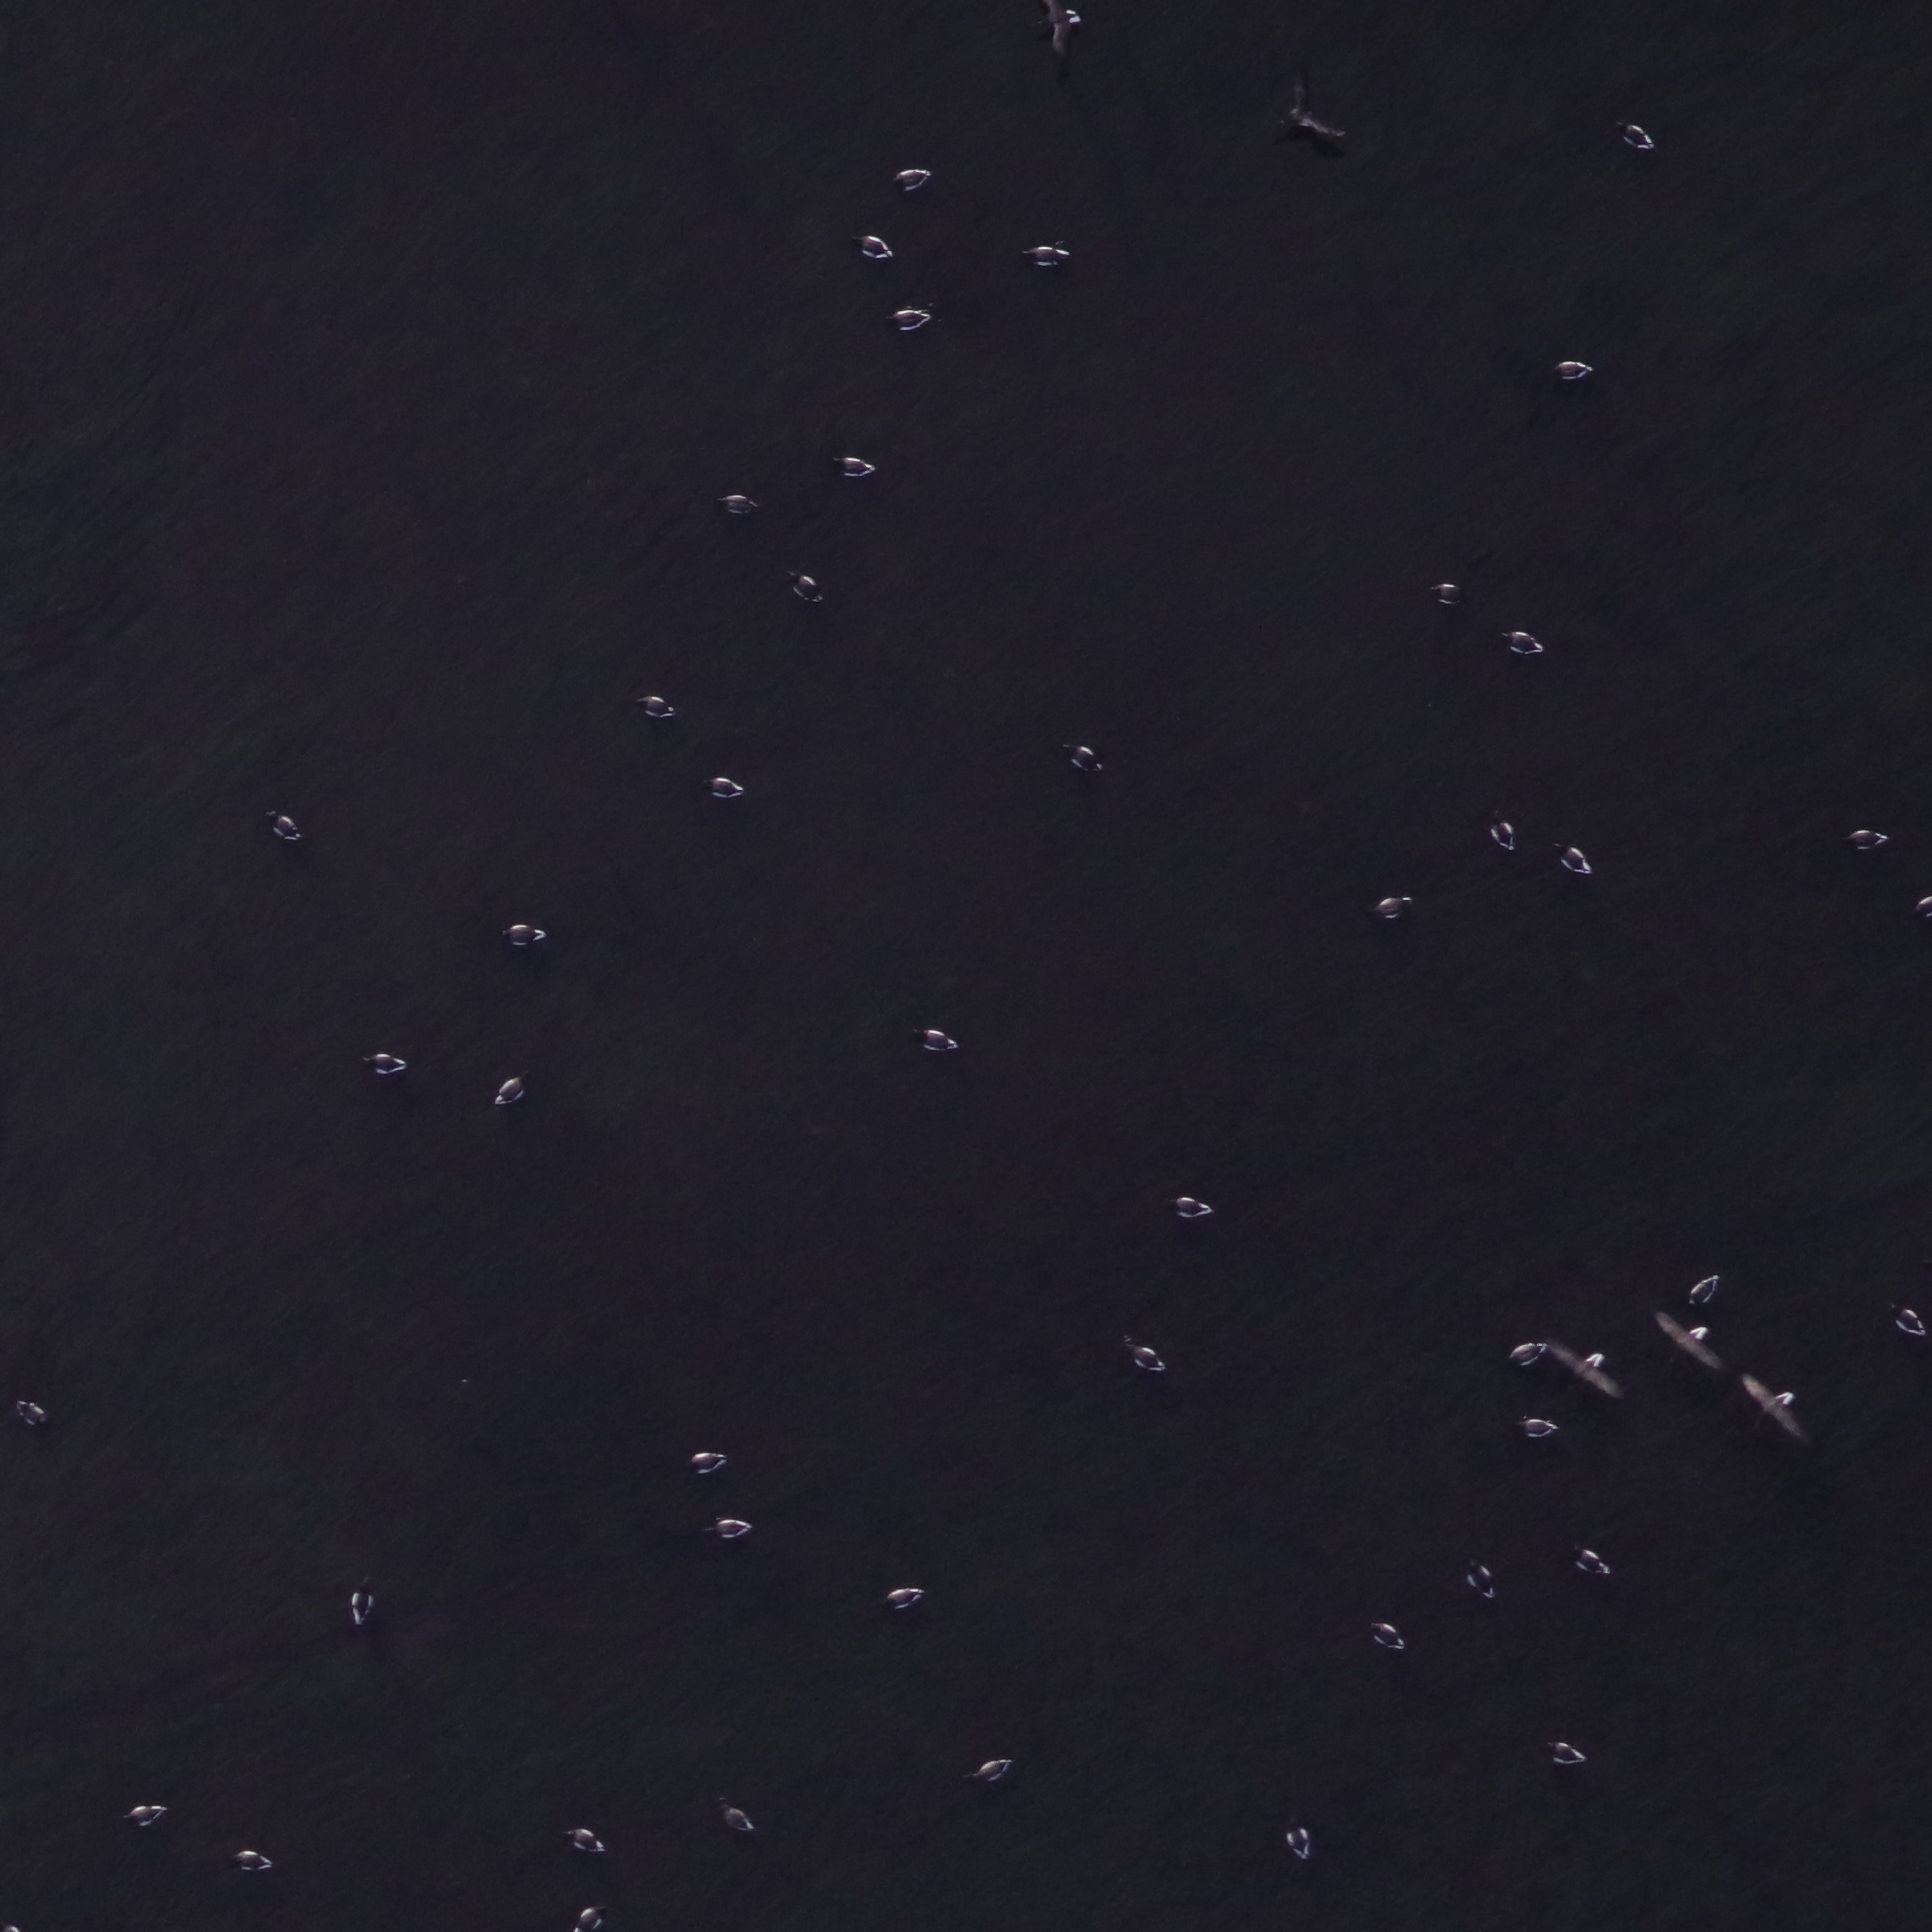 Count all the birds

51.